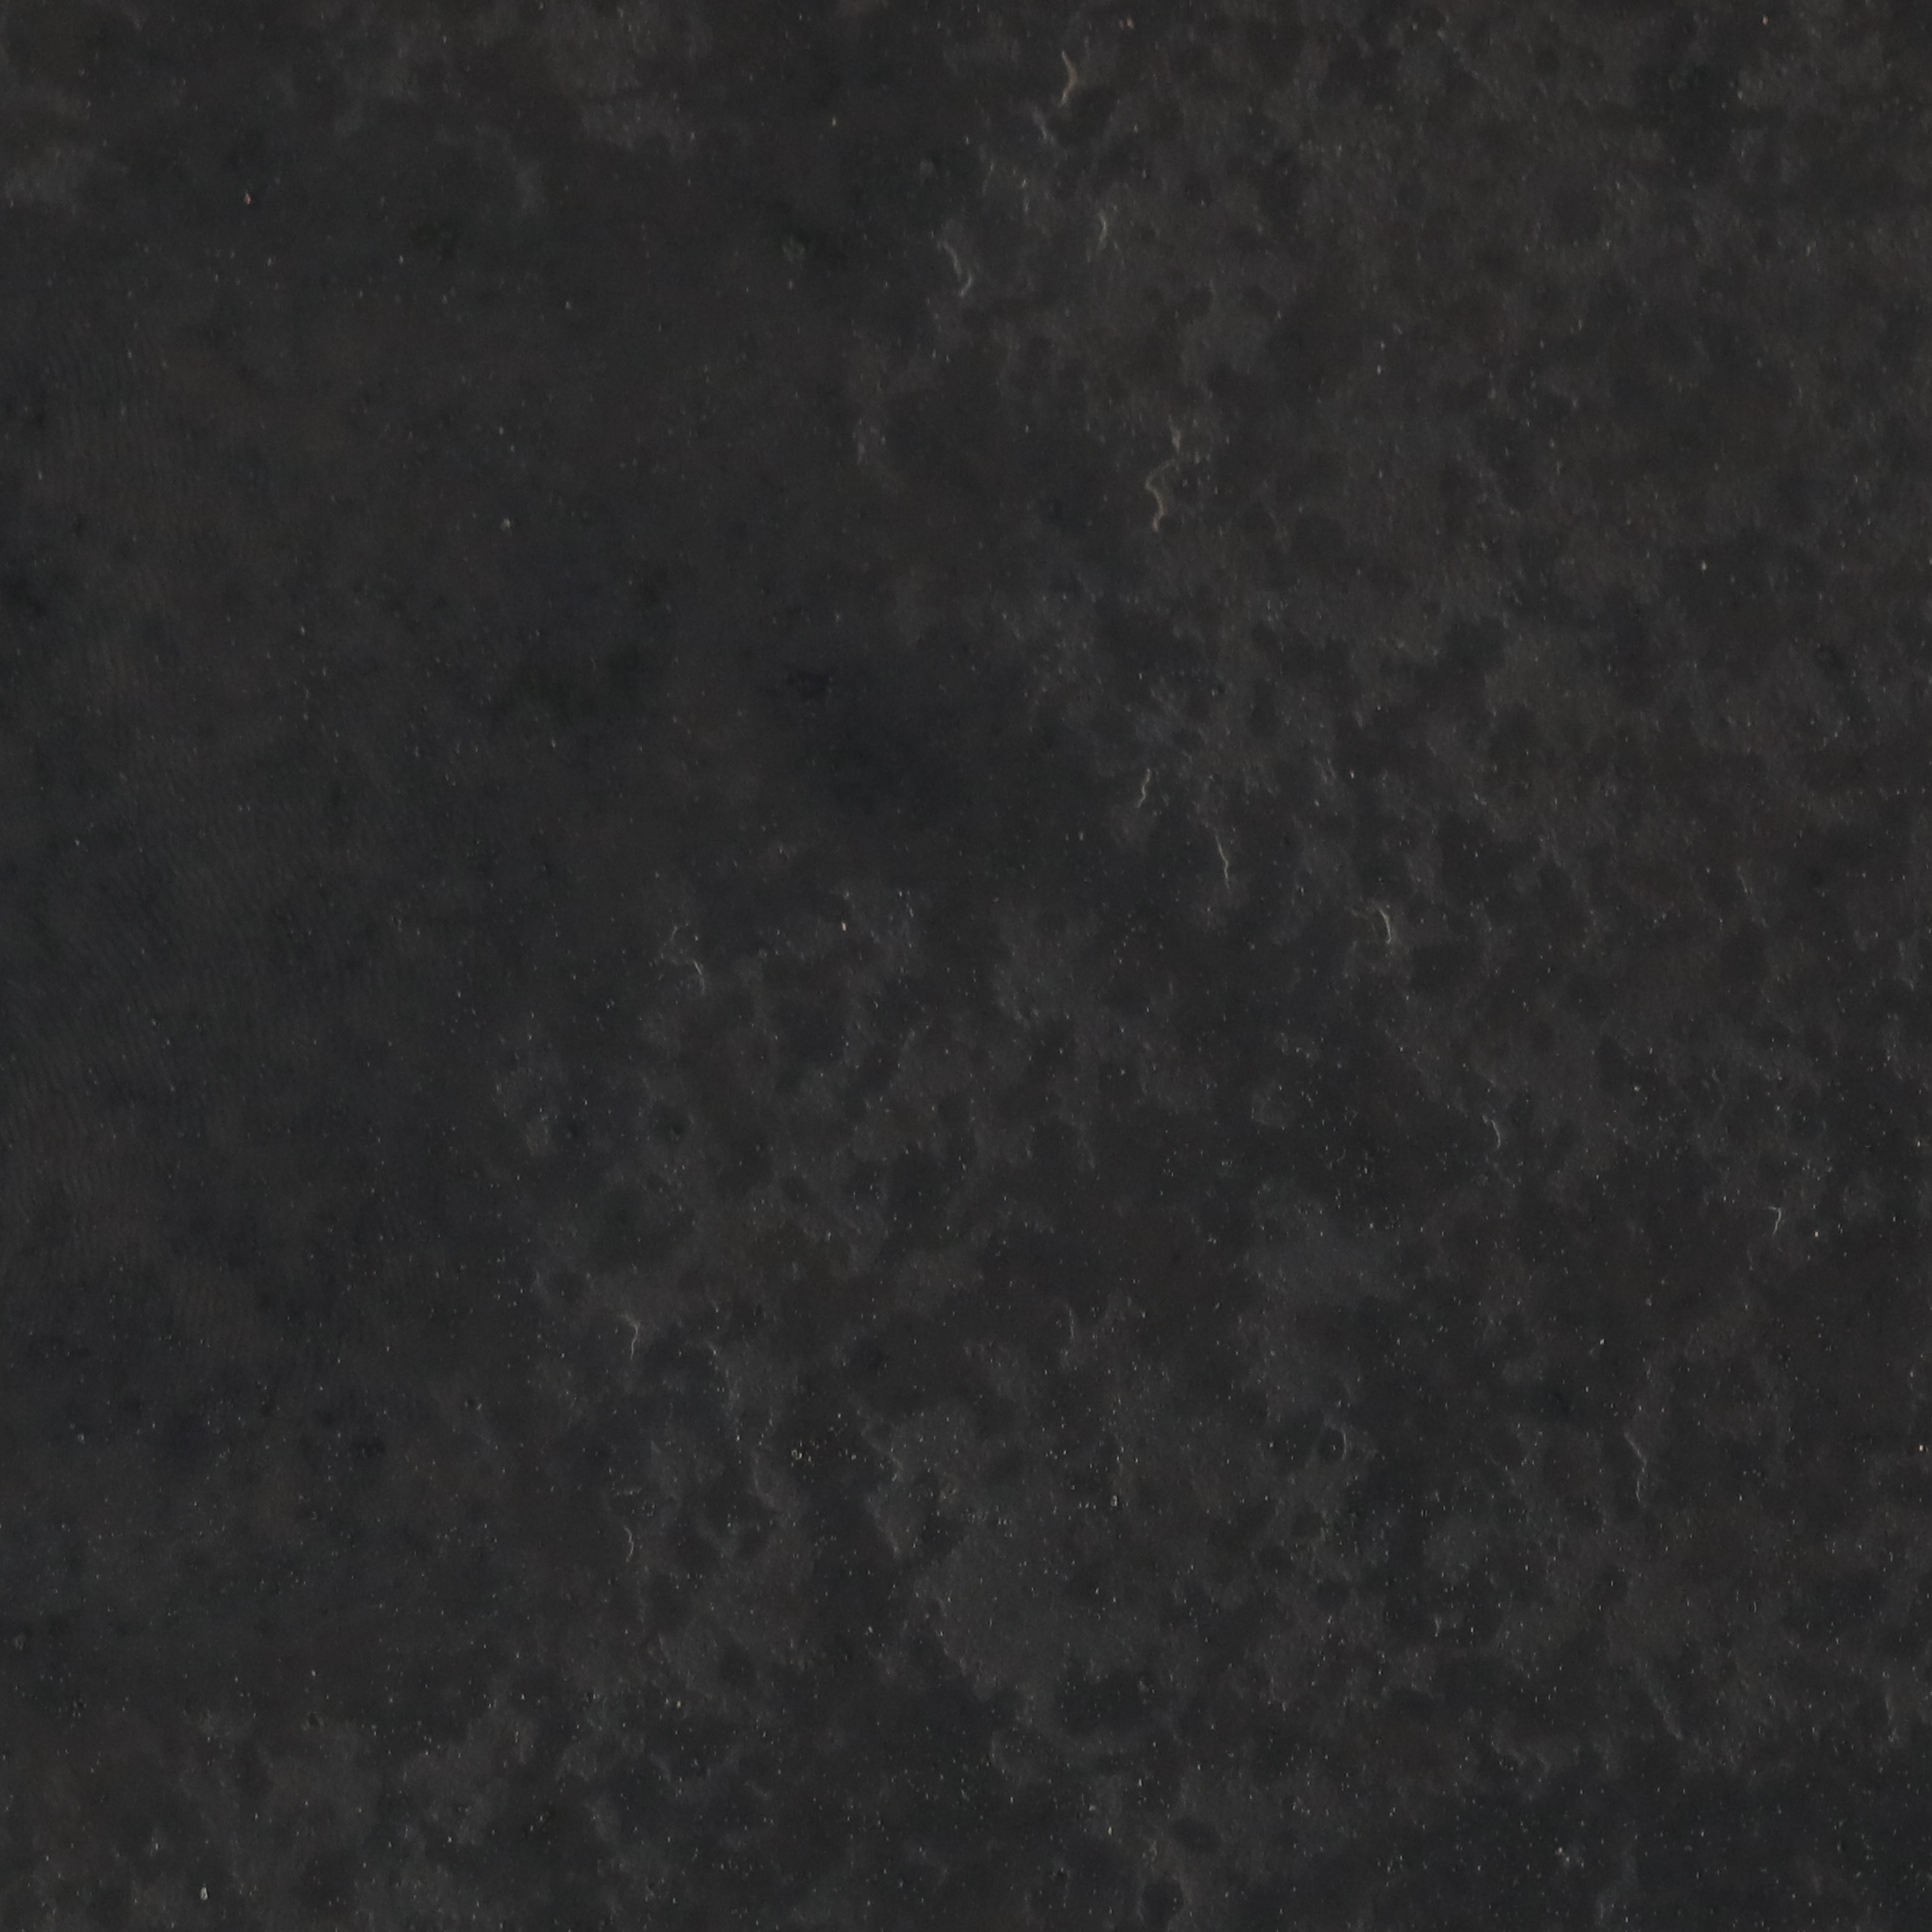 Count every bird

0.